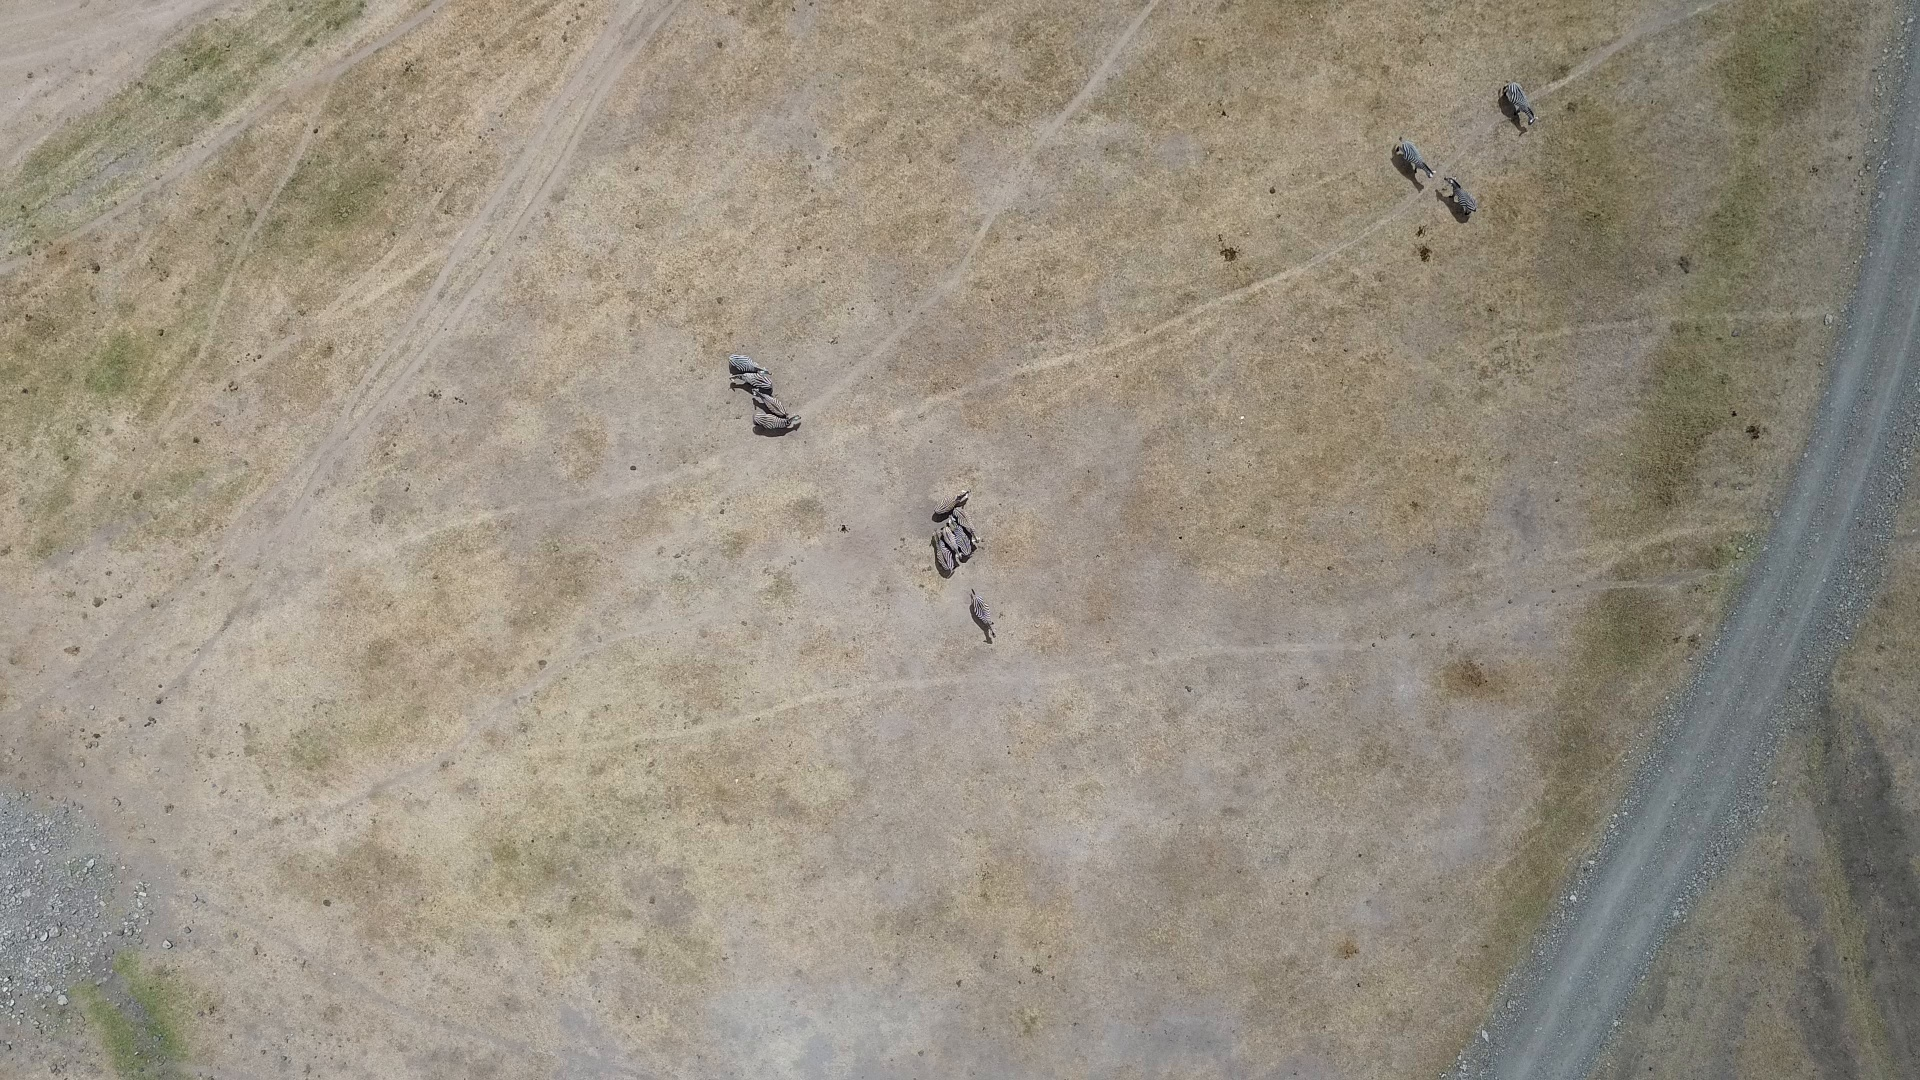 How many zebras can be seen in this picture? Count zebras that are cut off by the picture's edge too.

13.